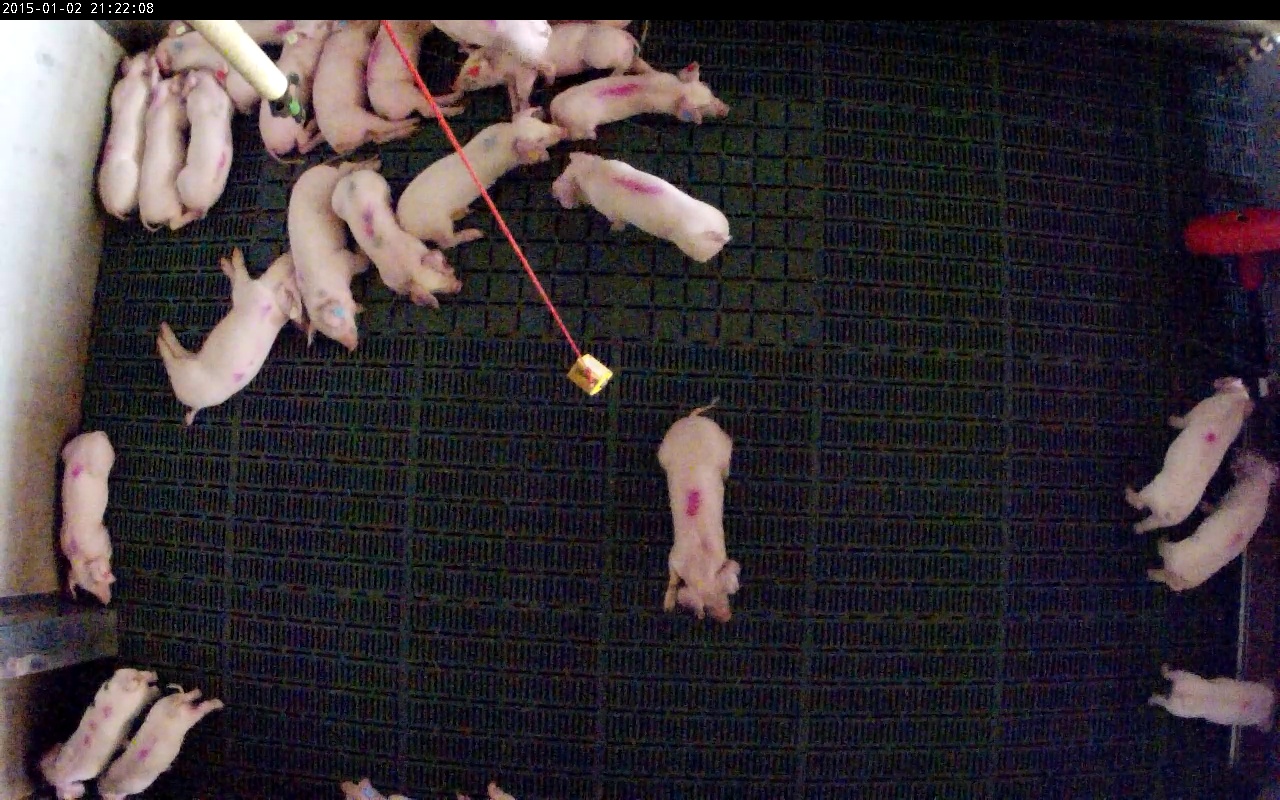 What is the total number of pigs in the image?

24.